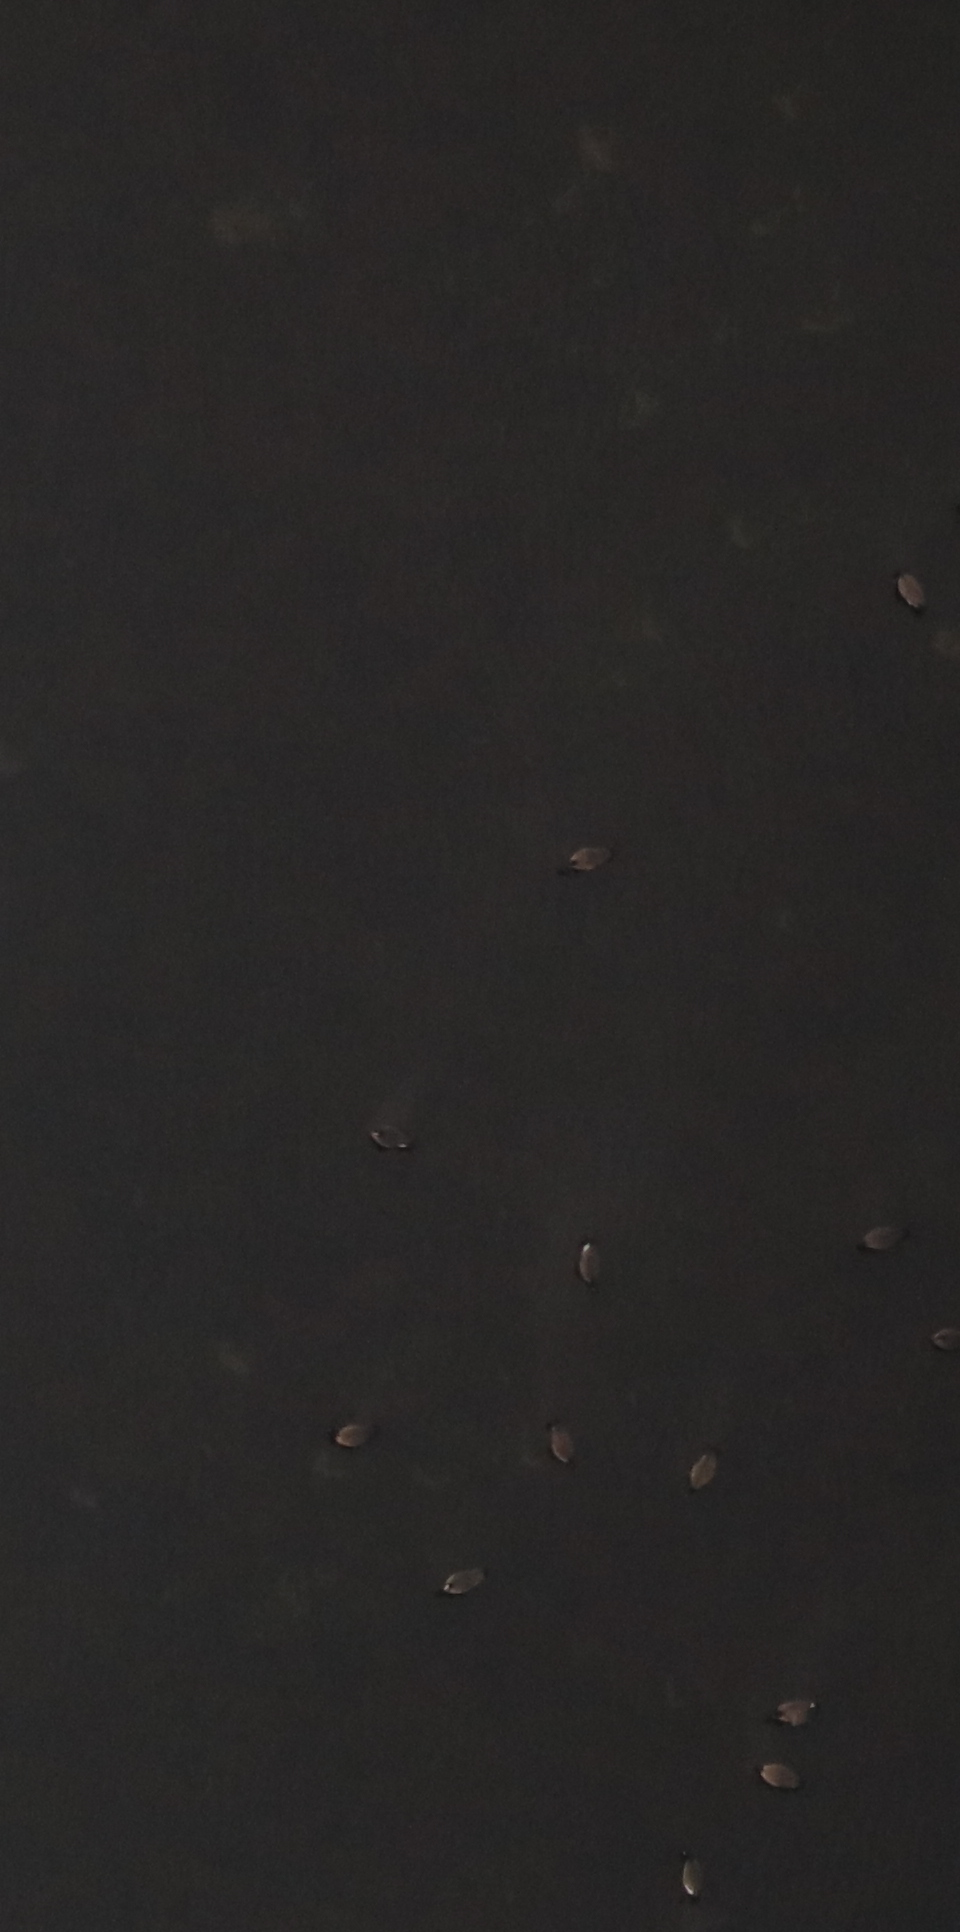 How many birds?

13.